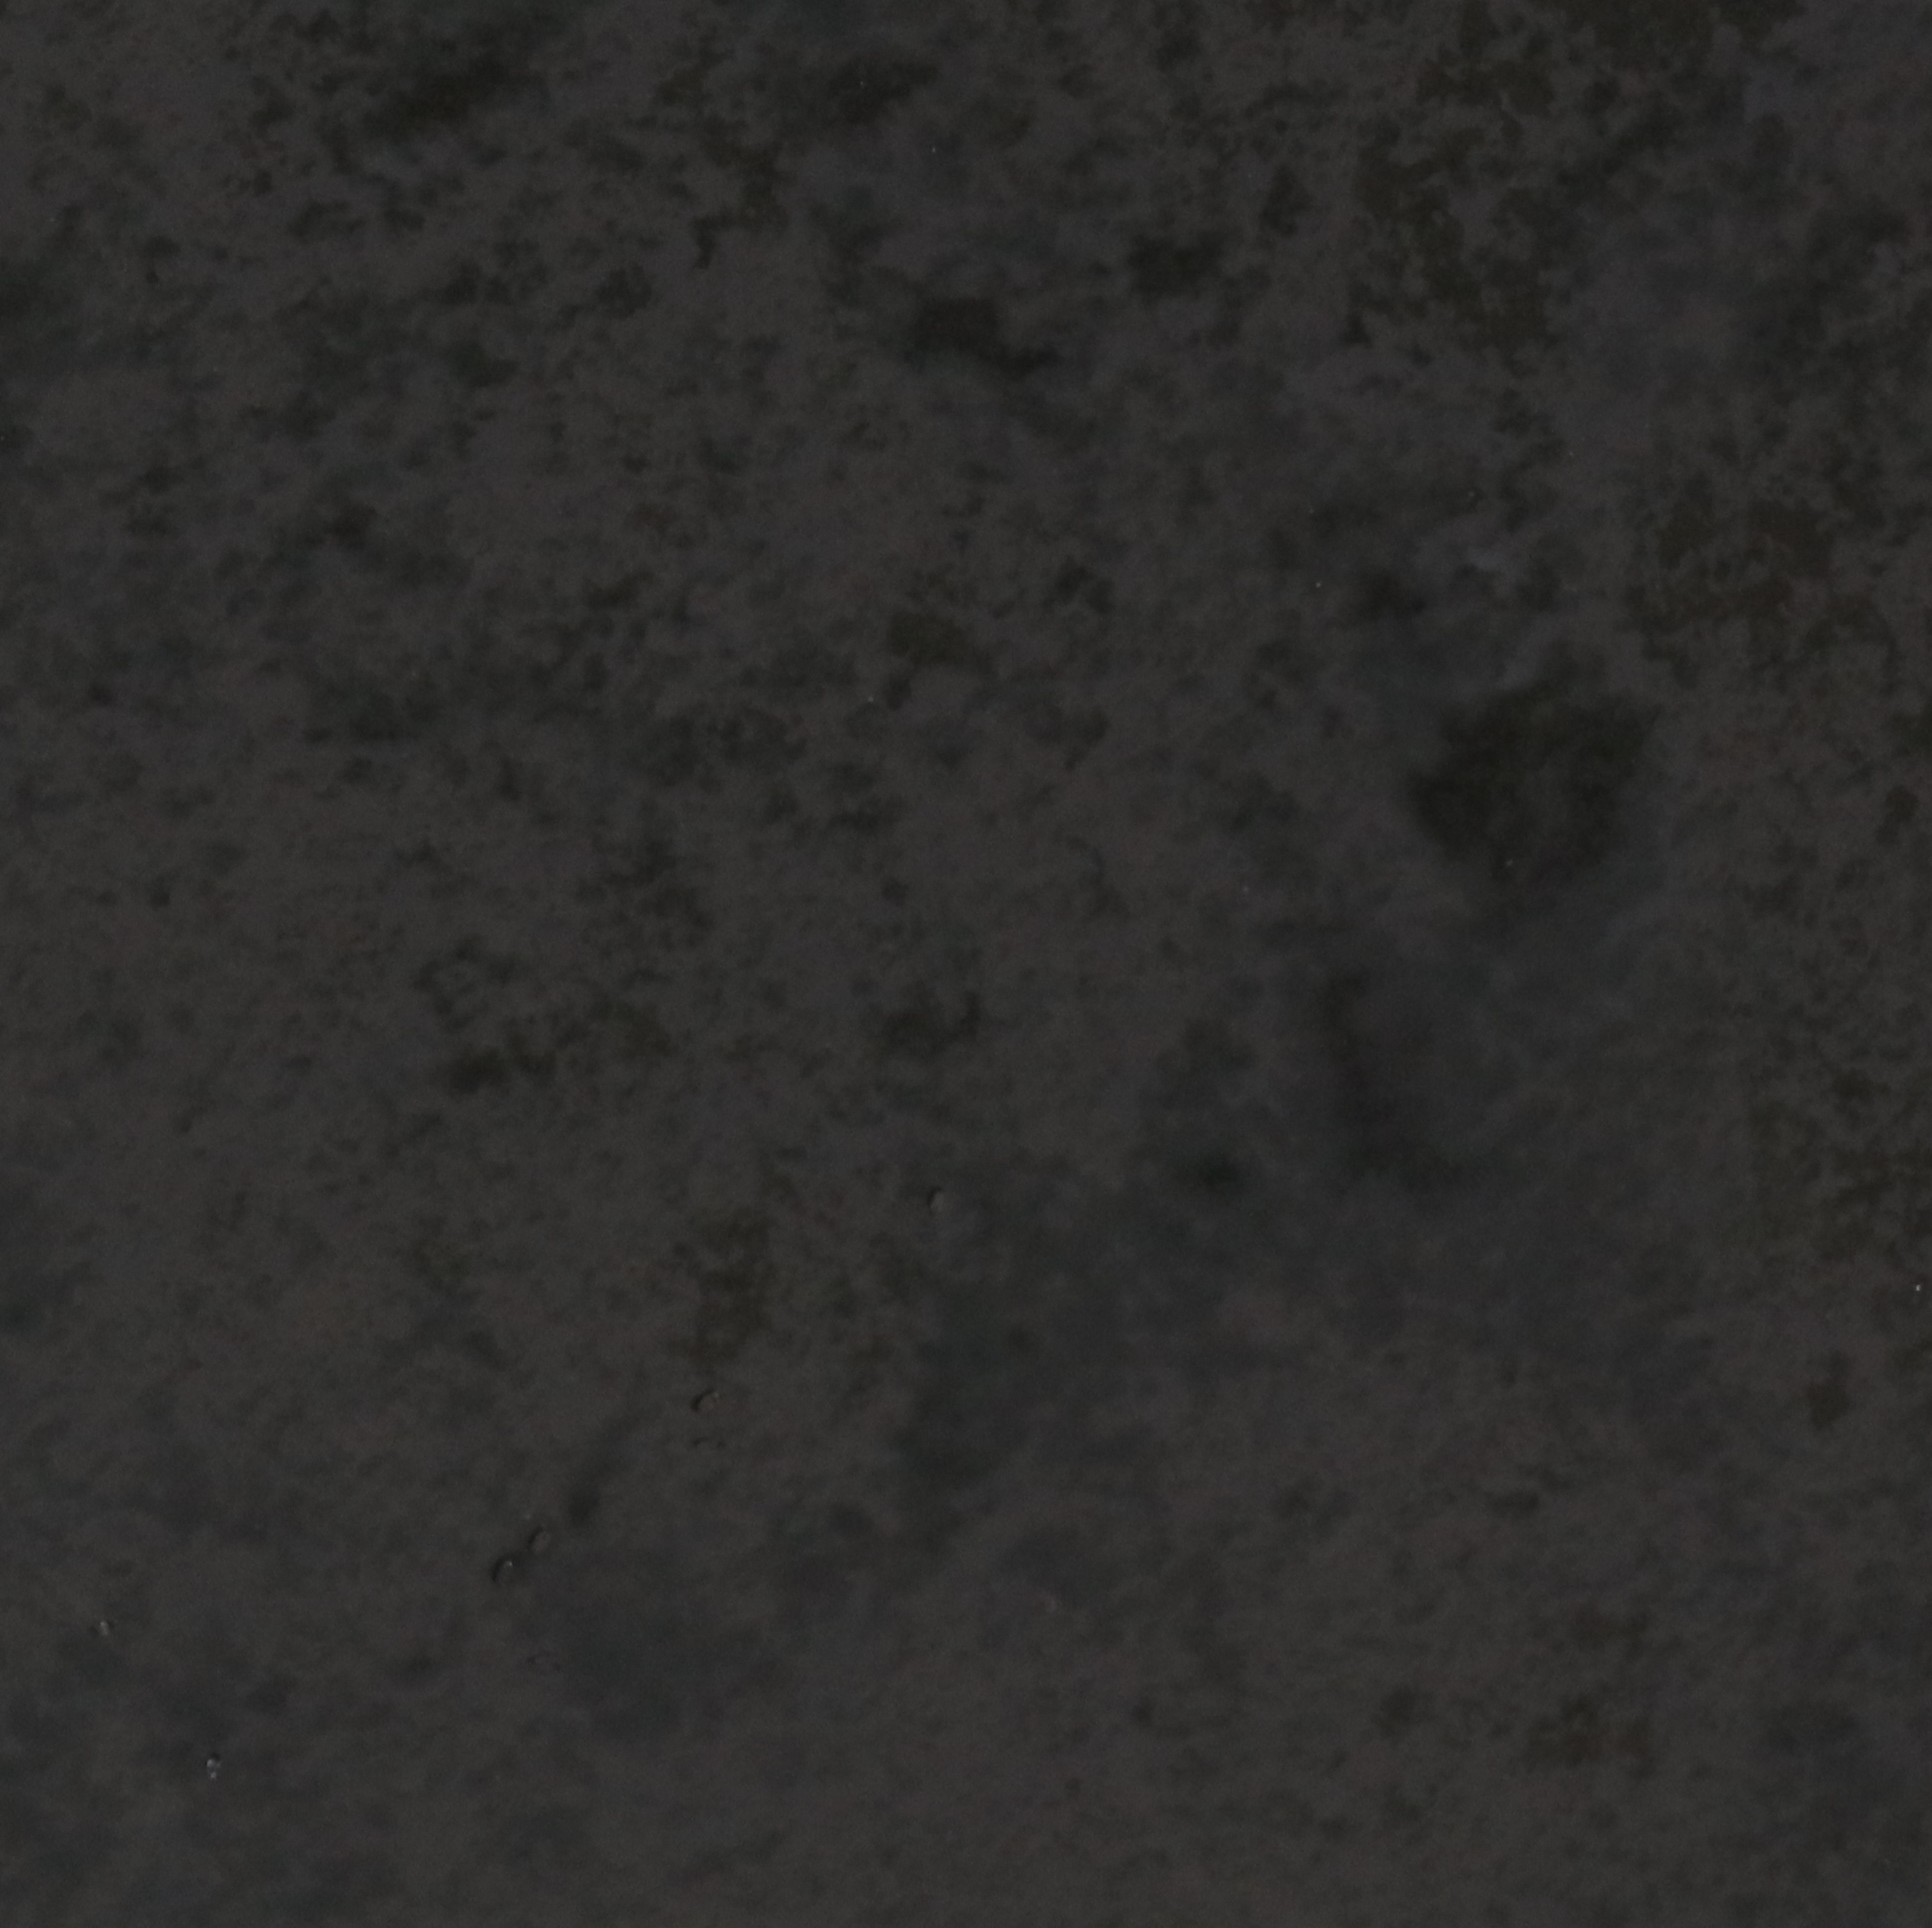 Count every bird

7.